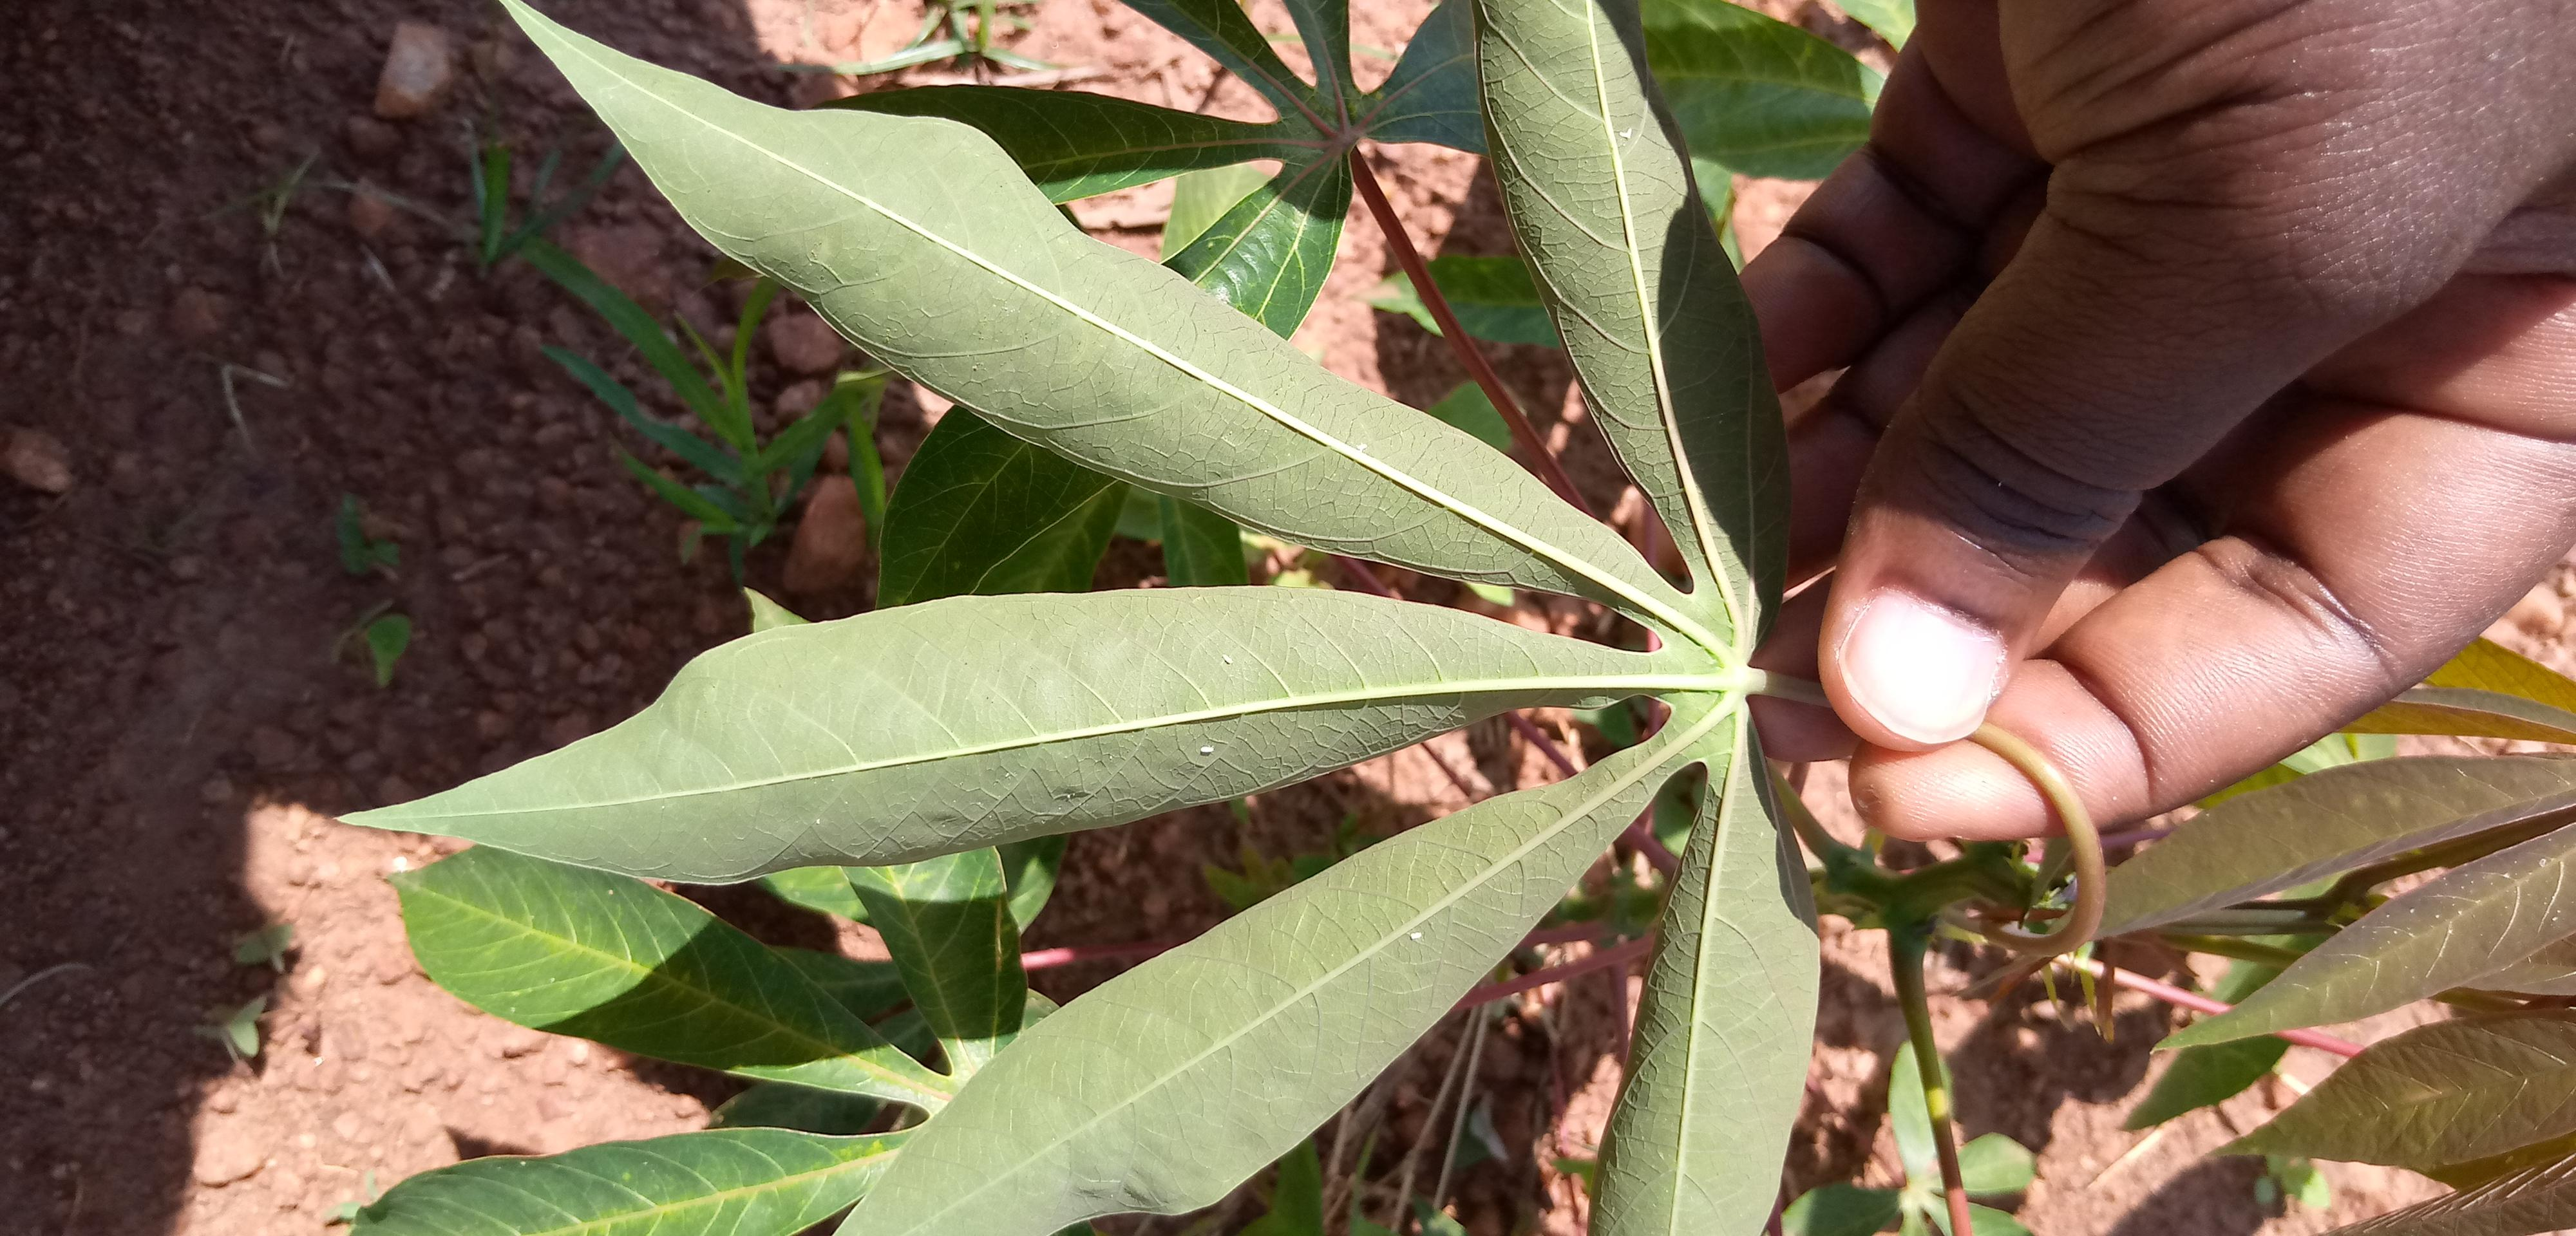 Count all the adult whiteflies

3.